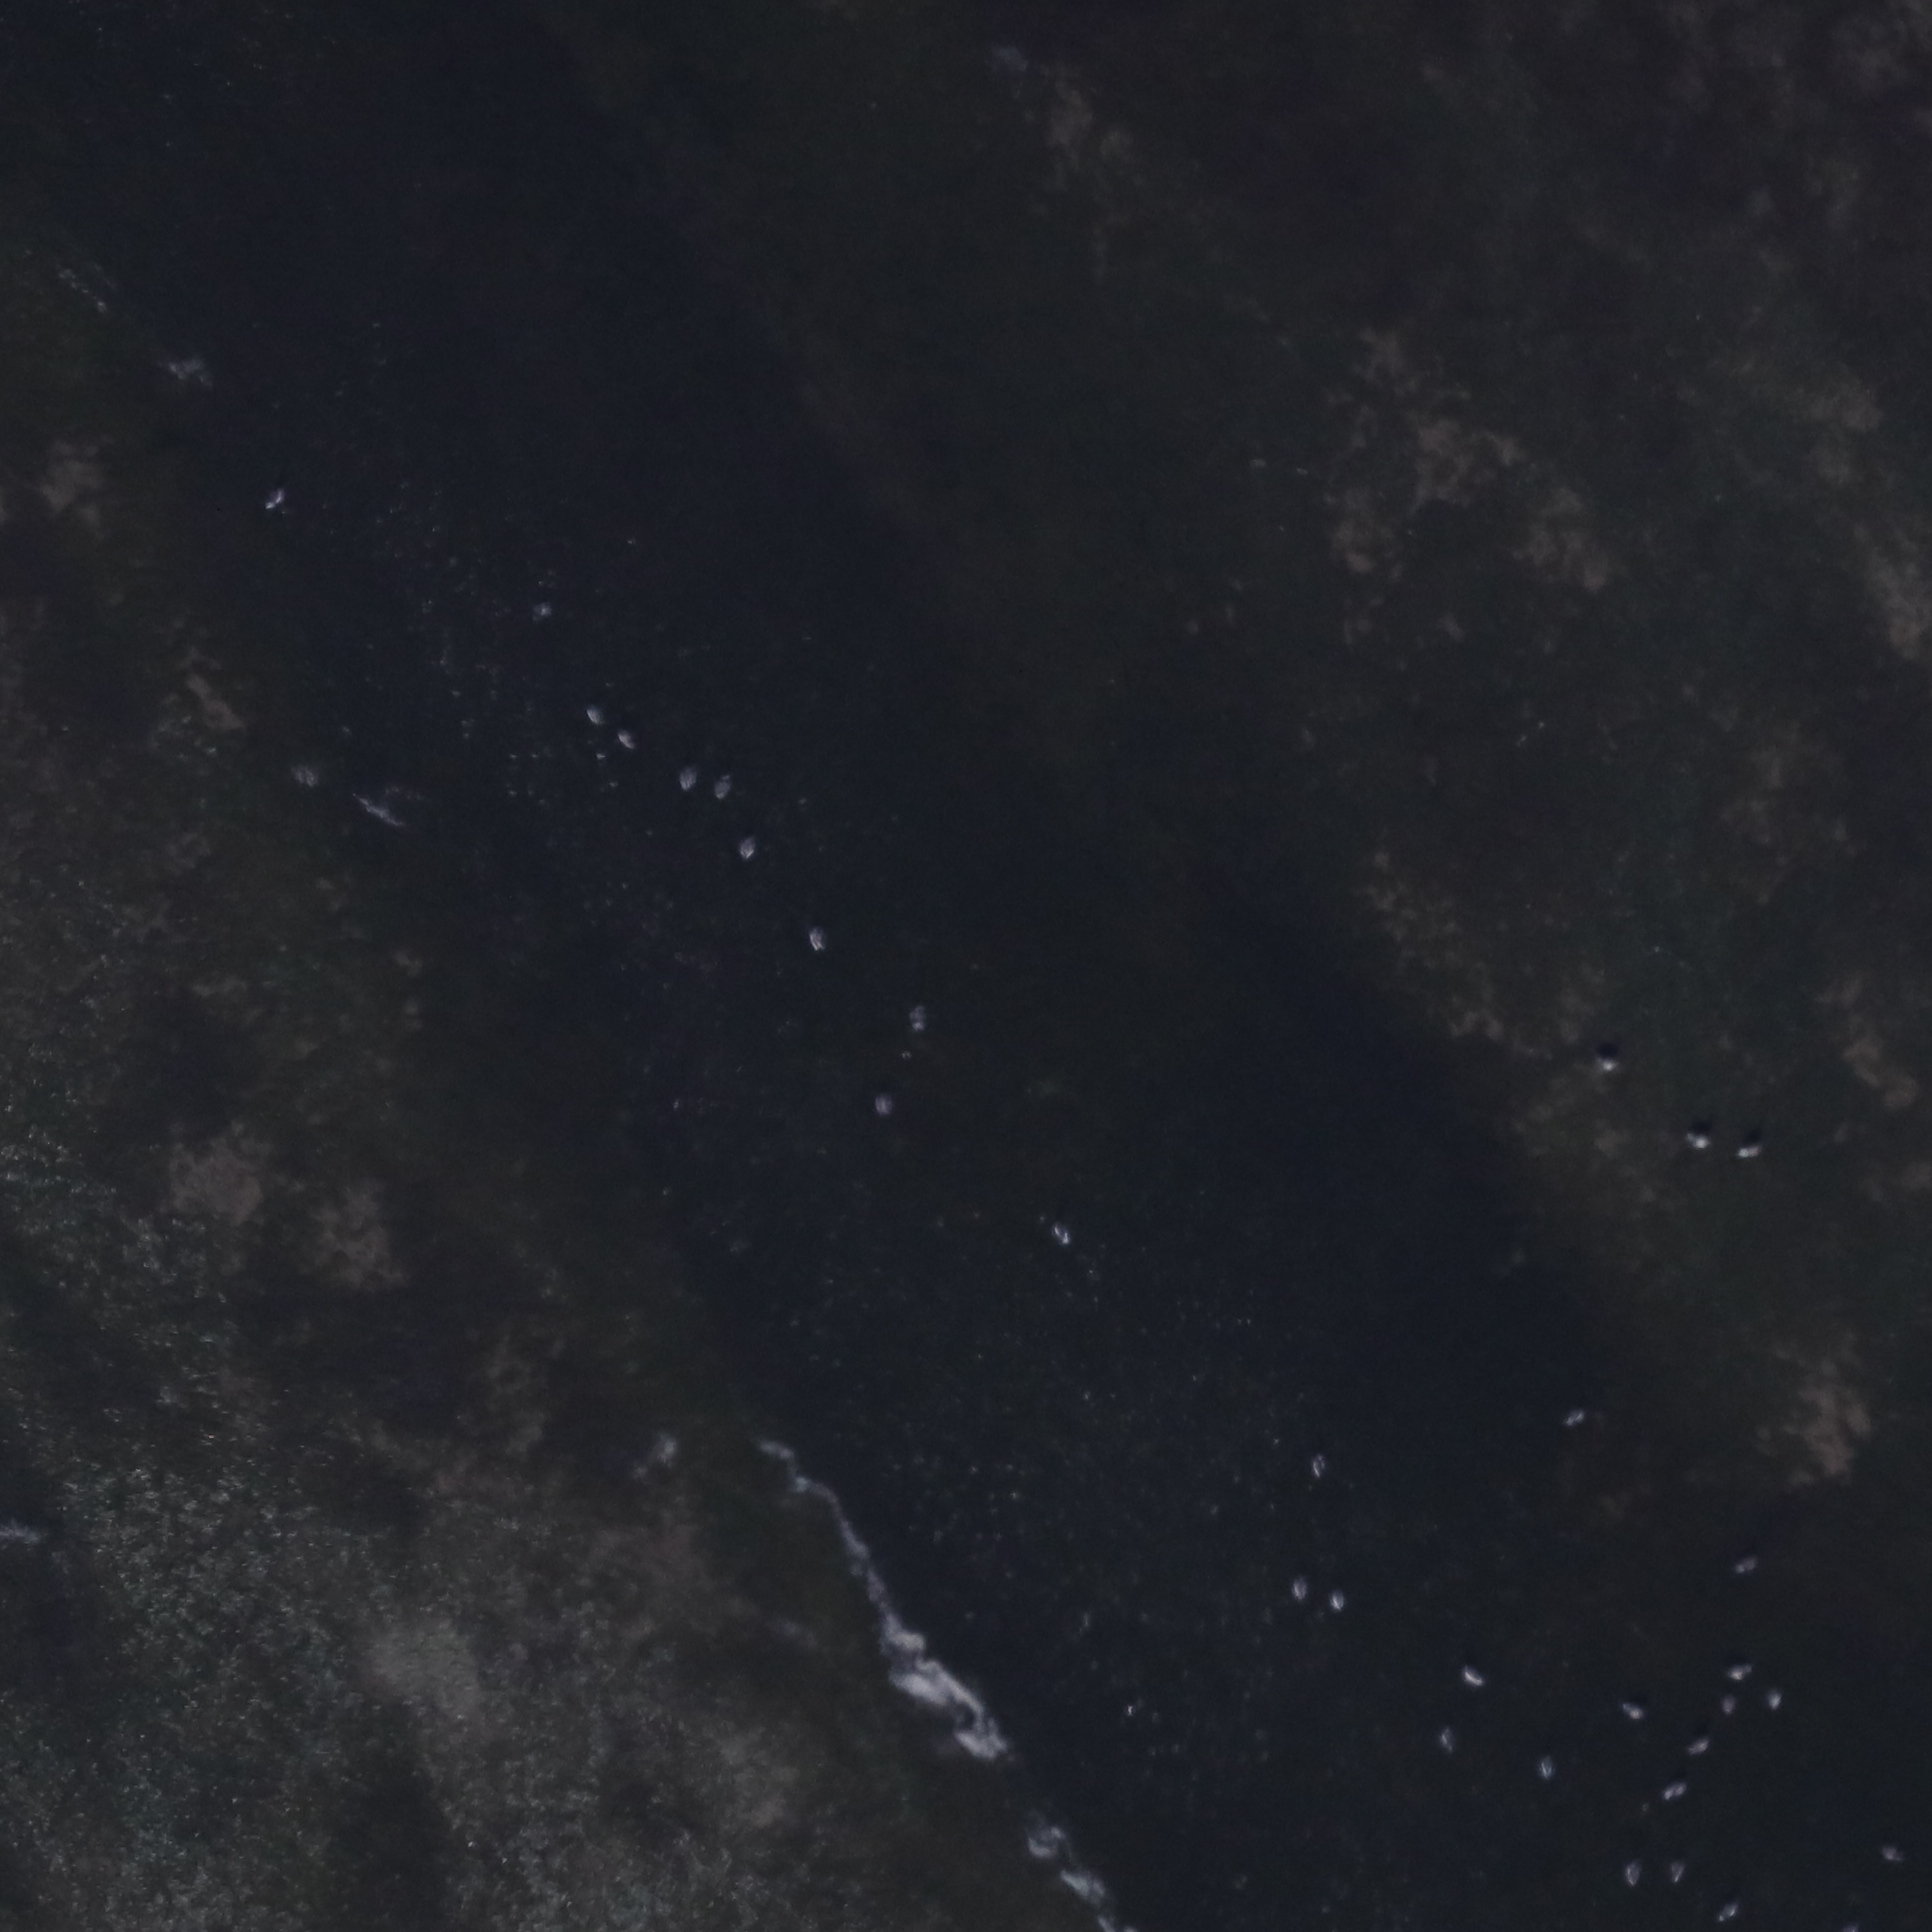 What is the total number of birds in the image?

32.